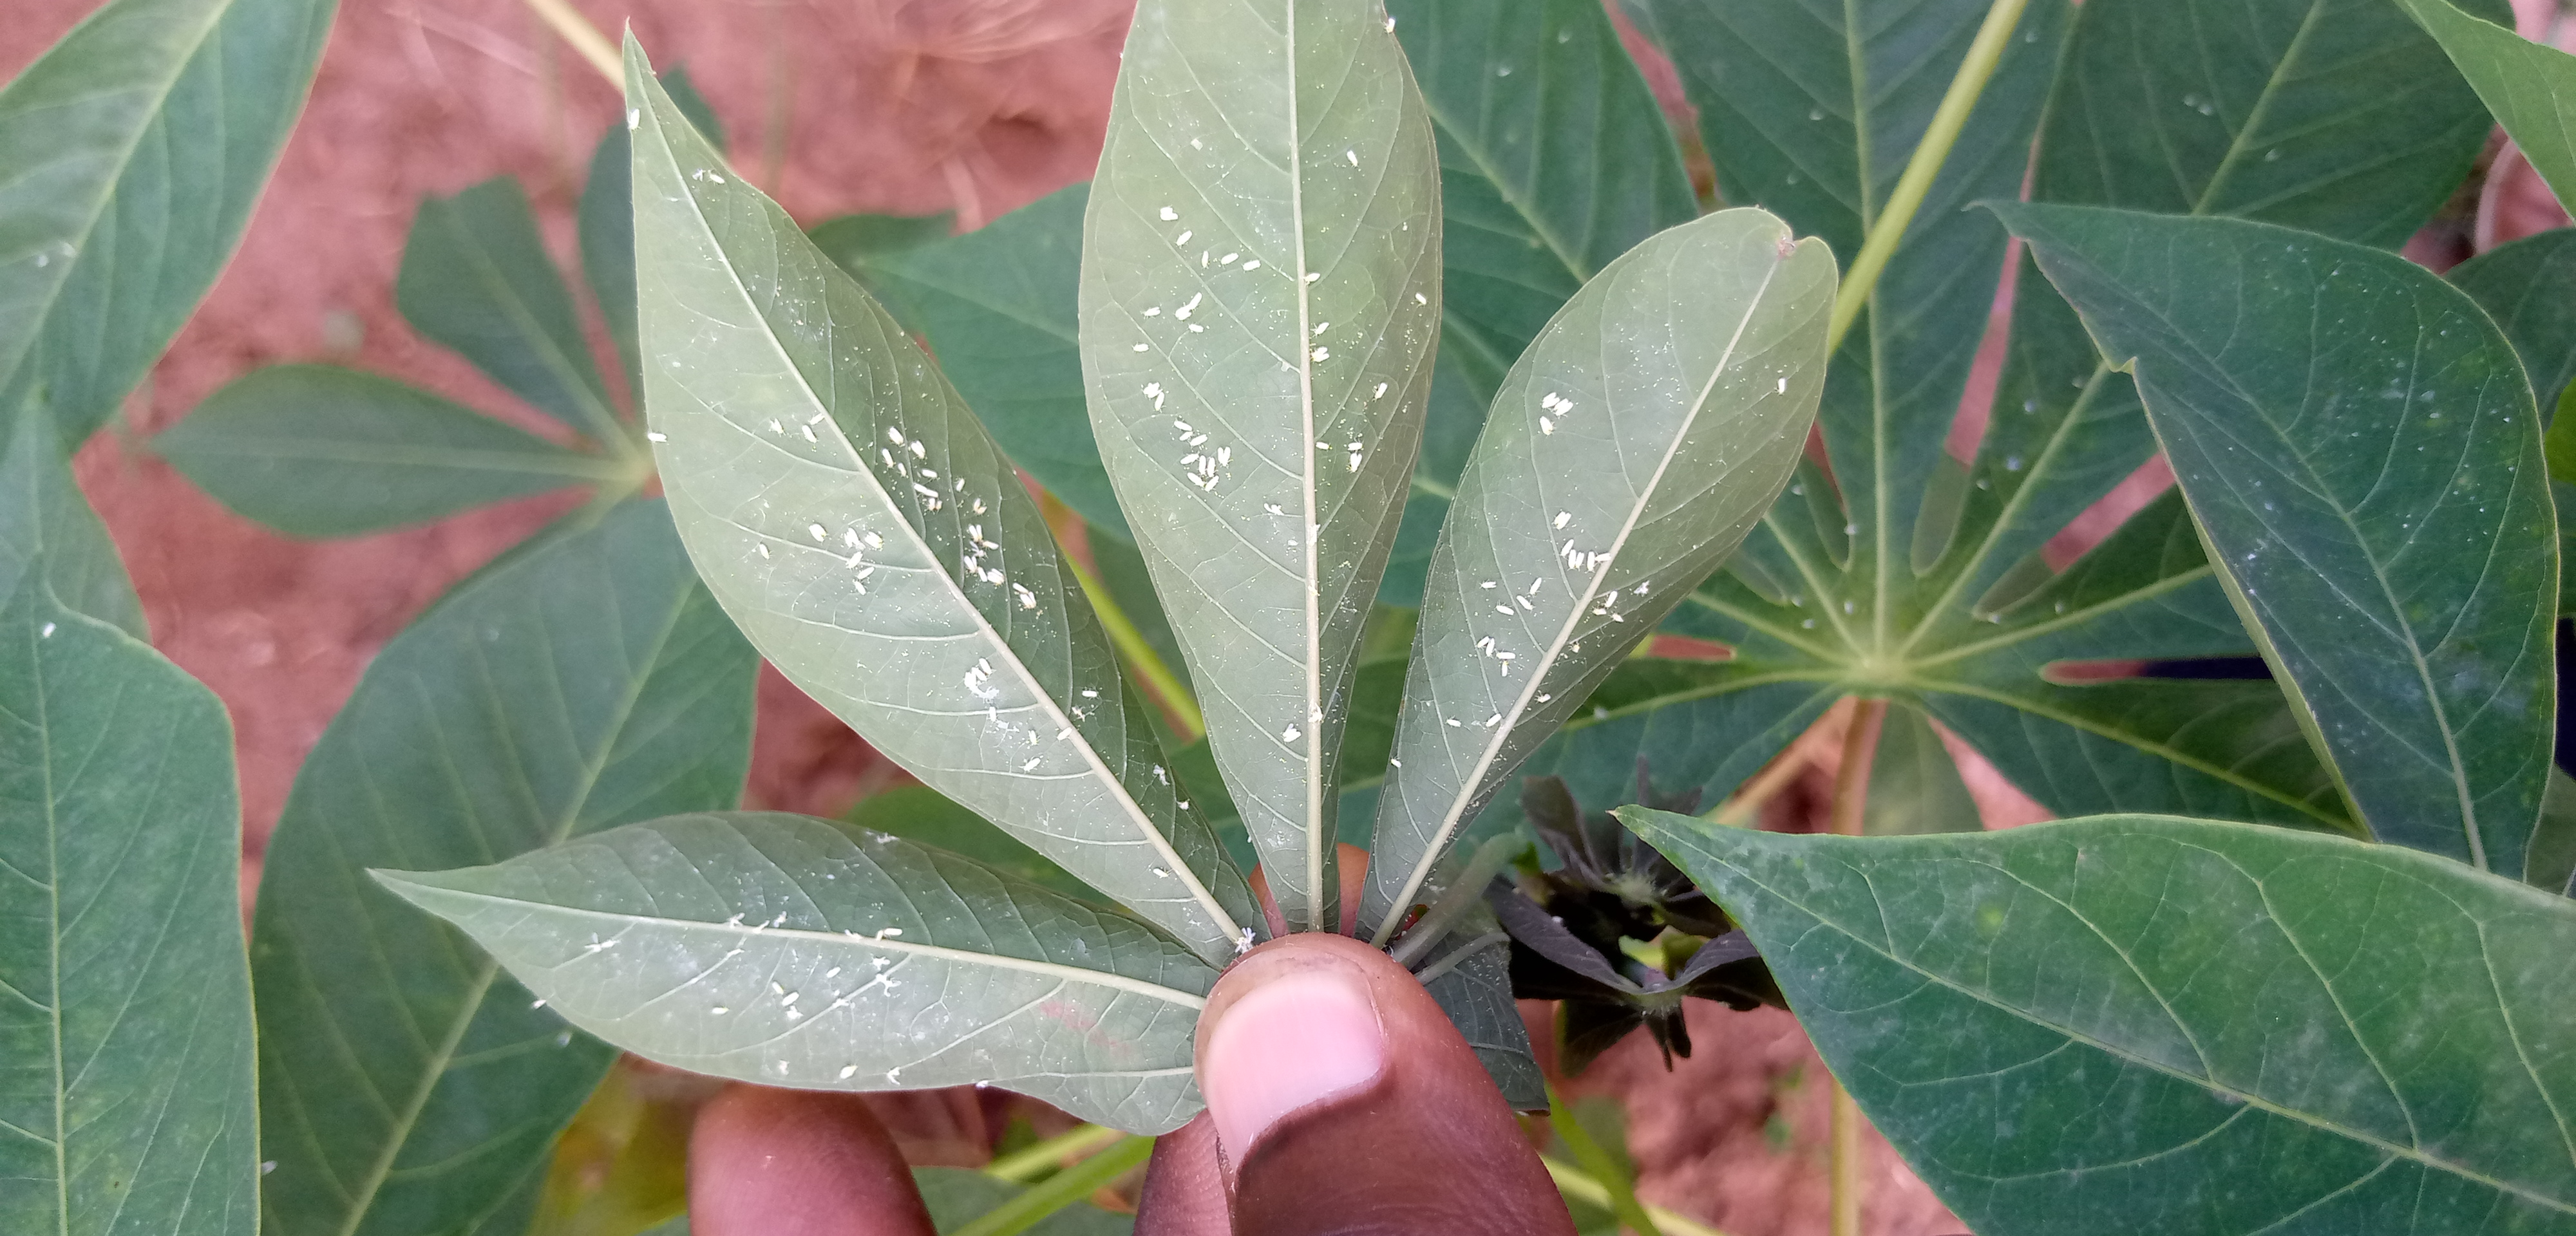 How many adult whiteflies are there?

123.